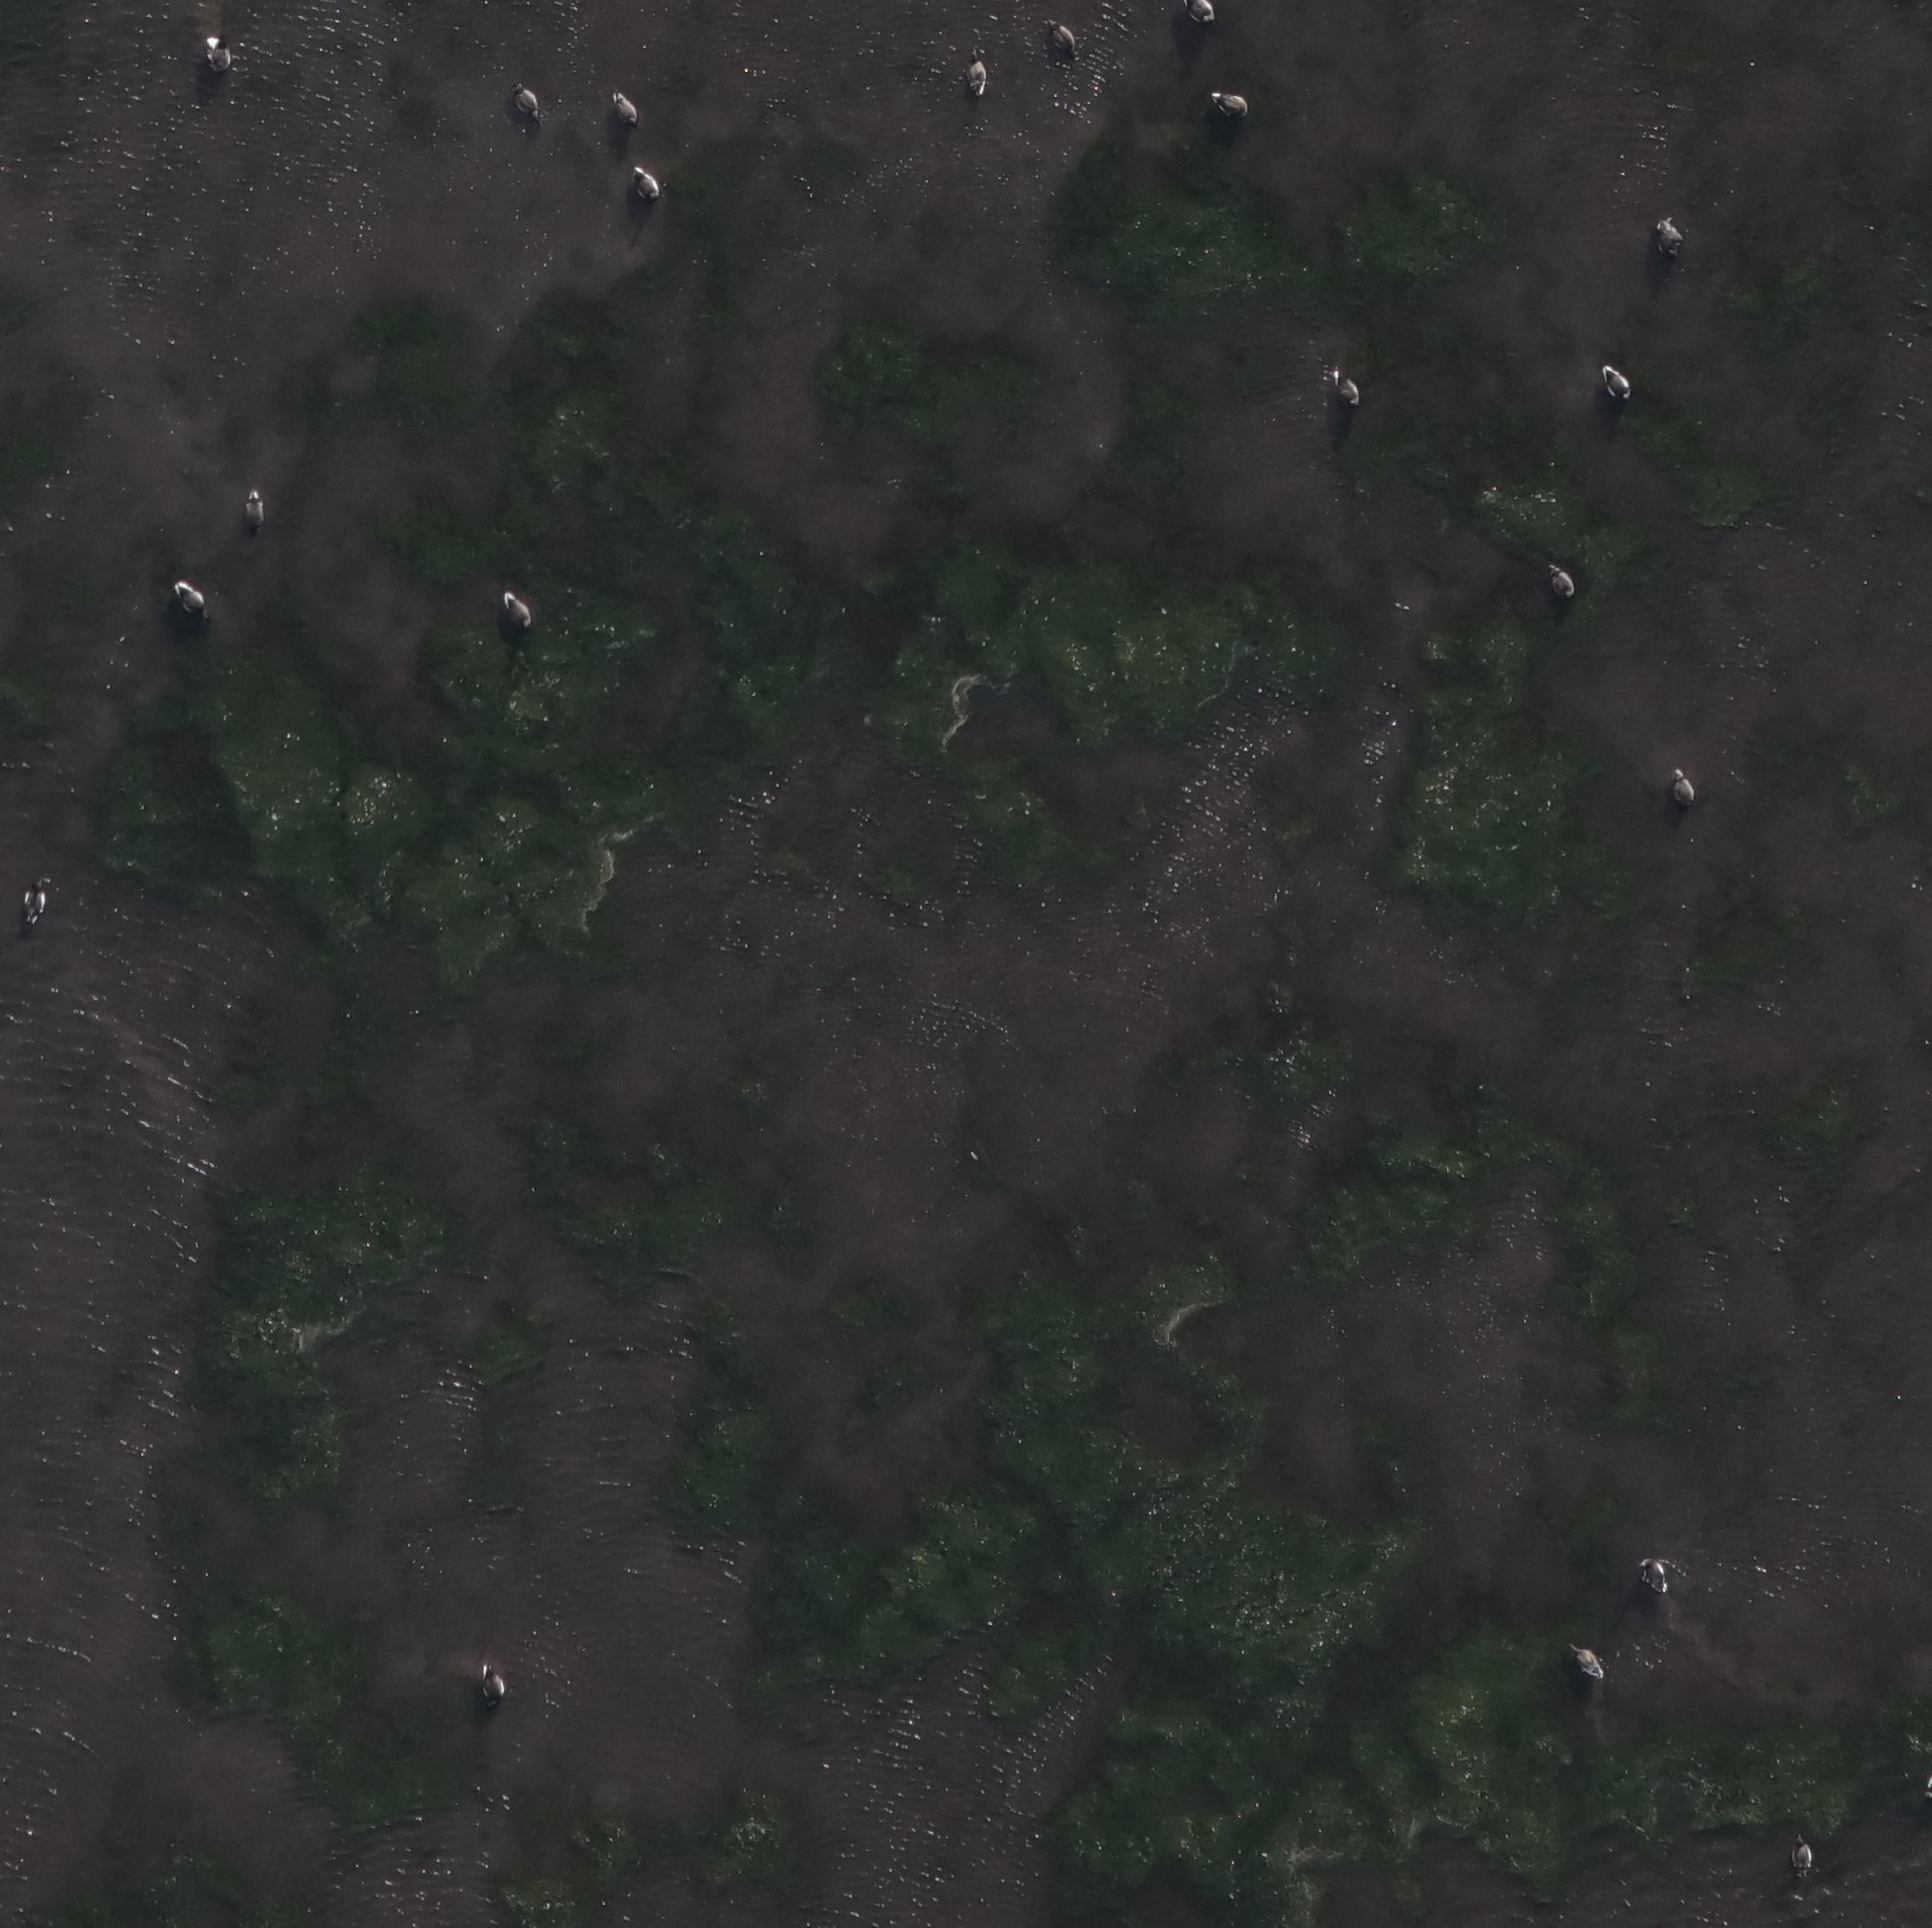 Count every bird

21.